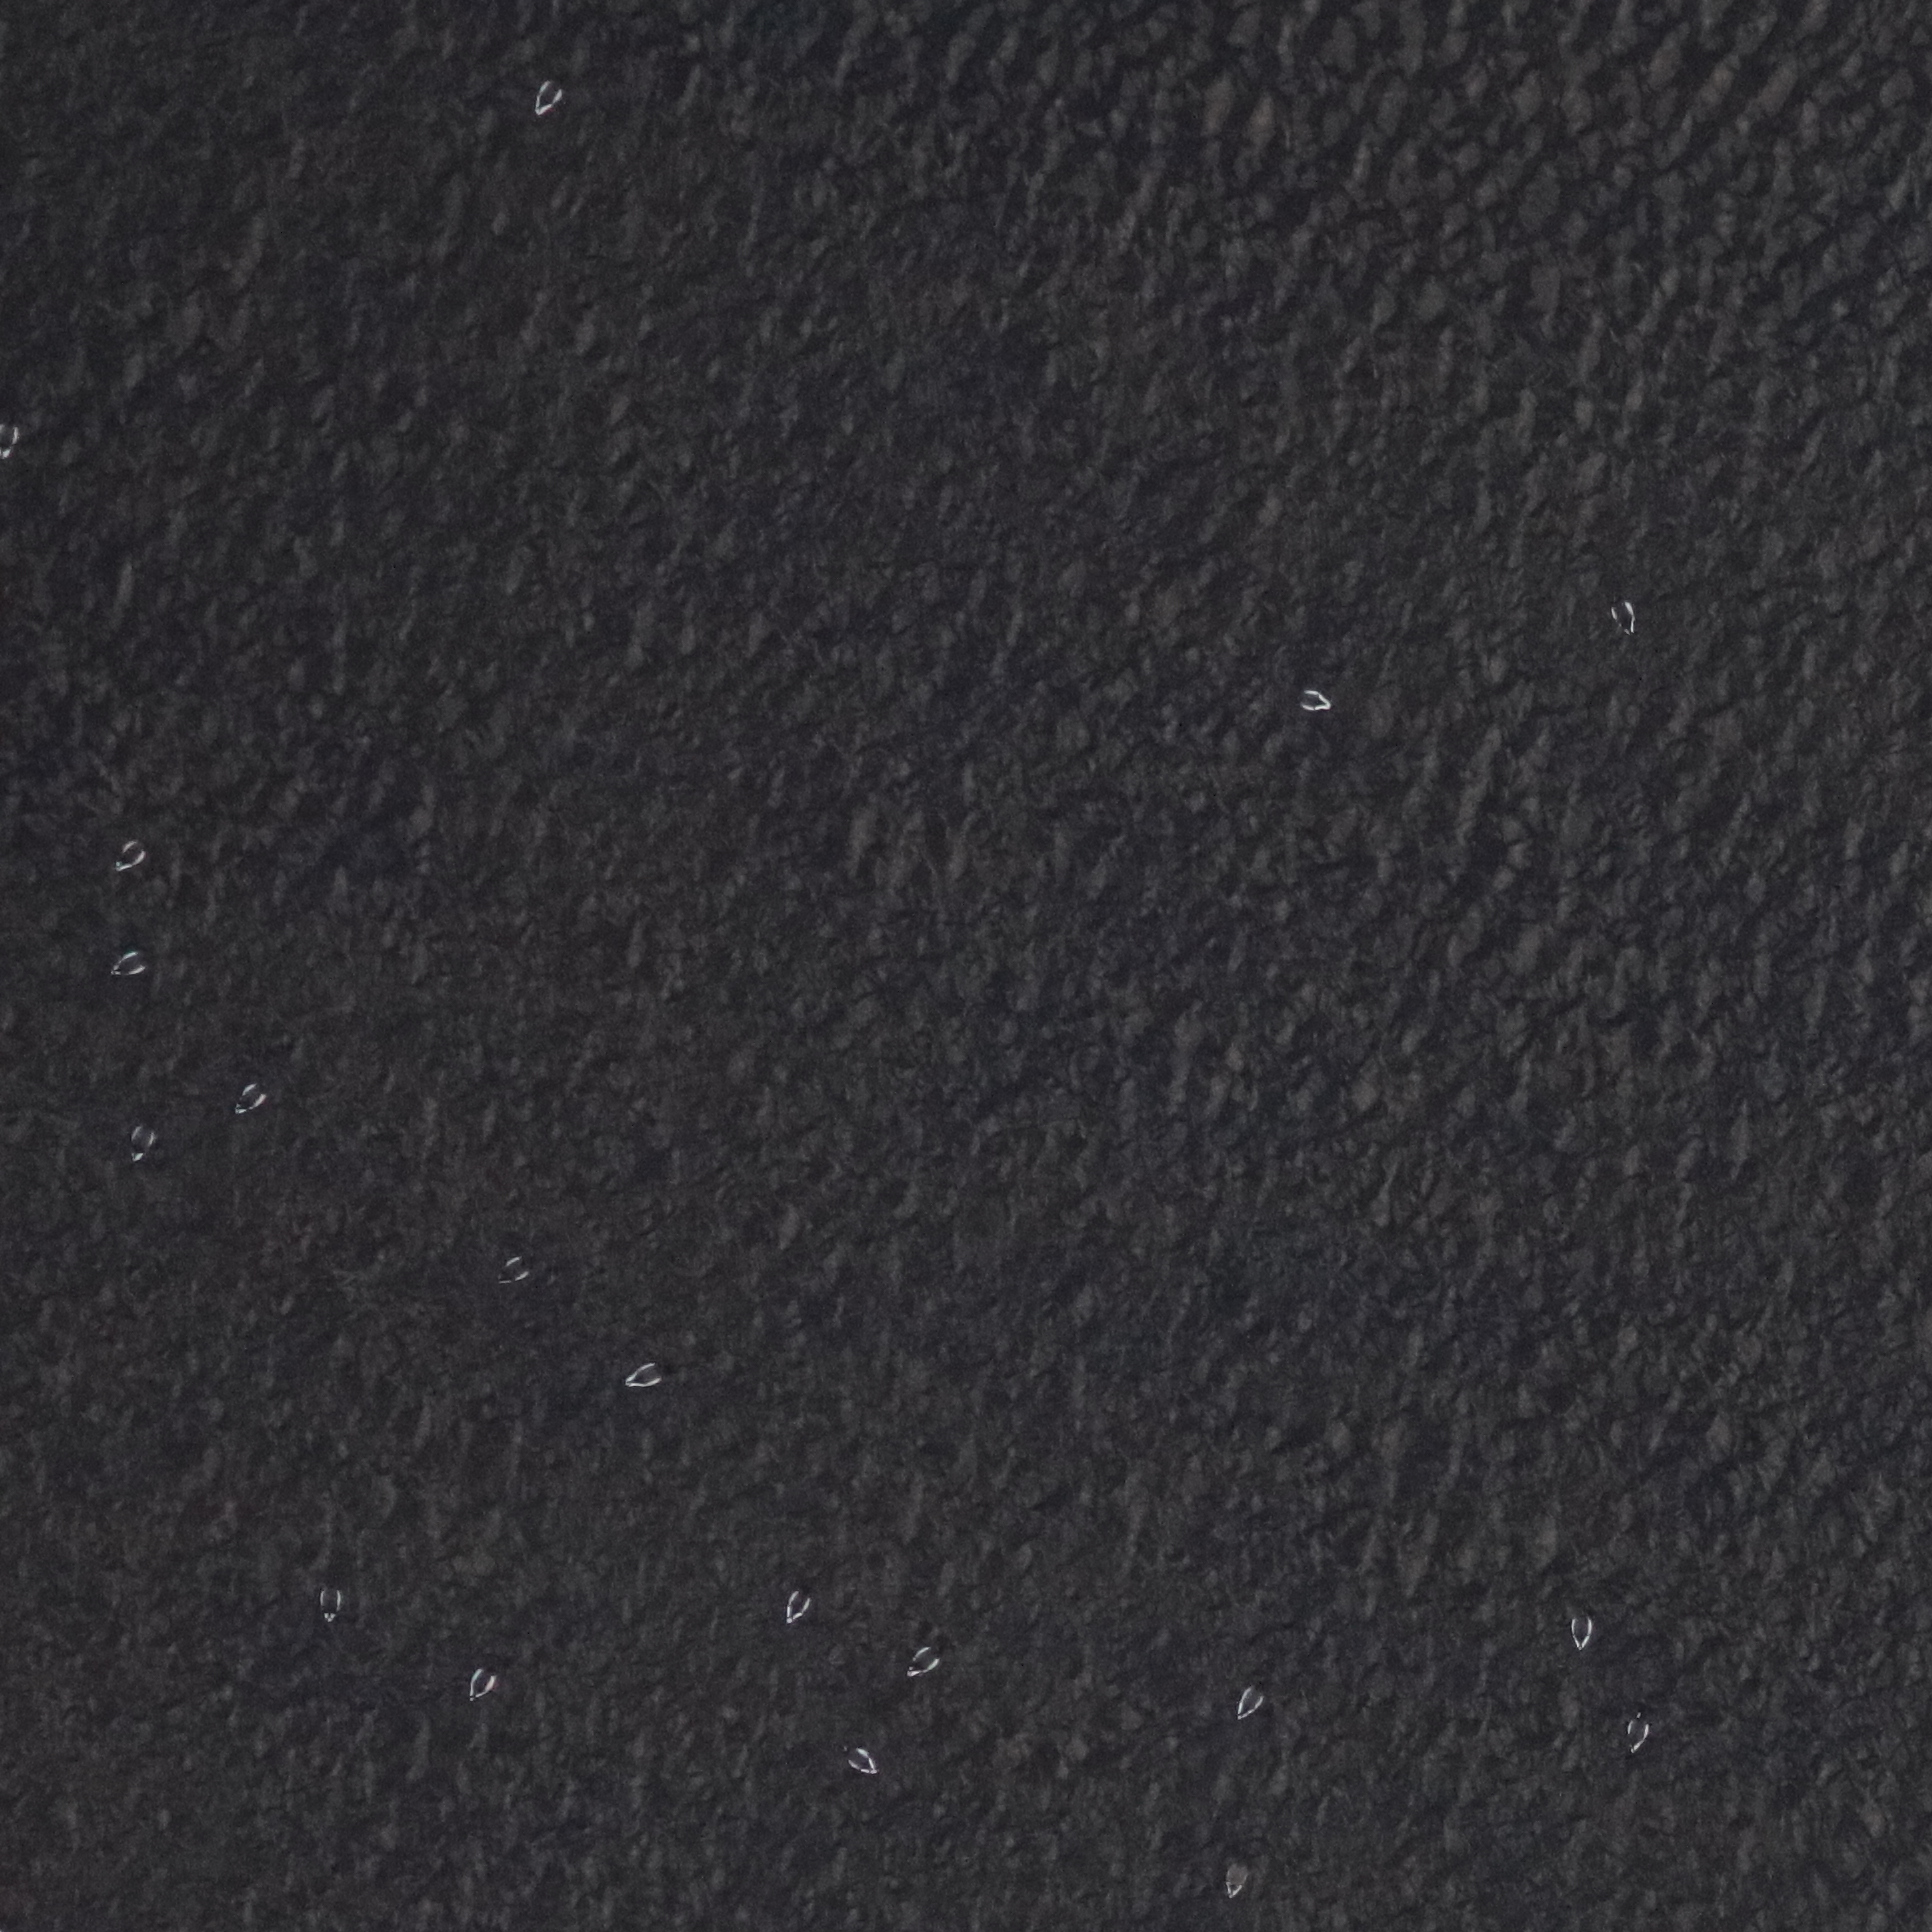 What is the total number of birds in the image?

19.